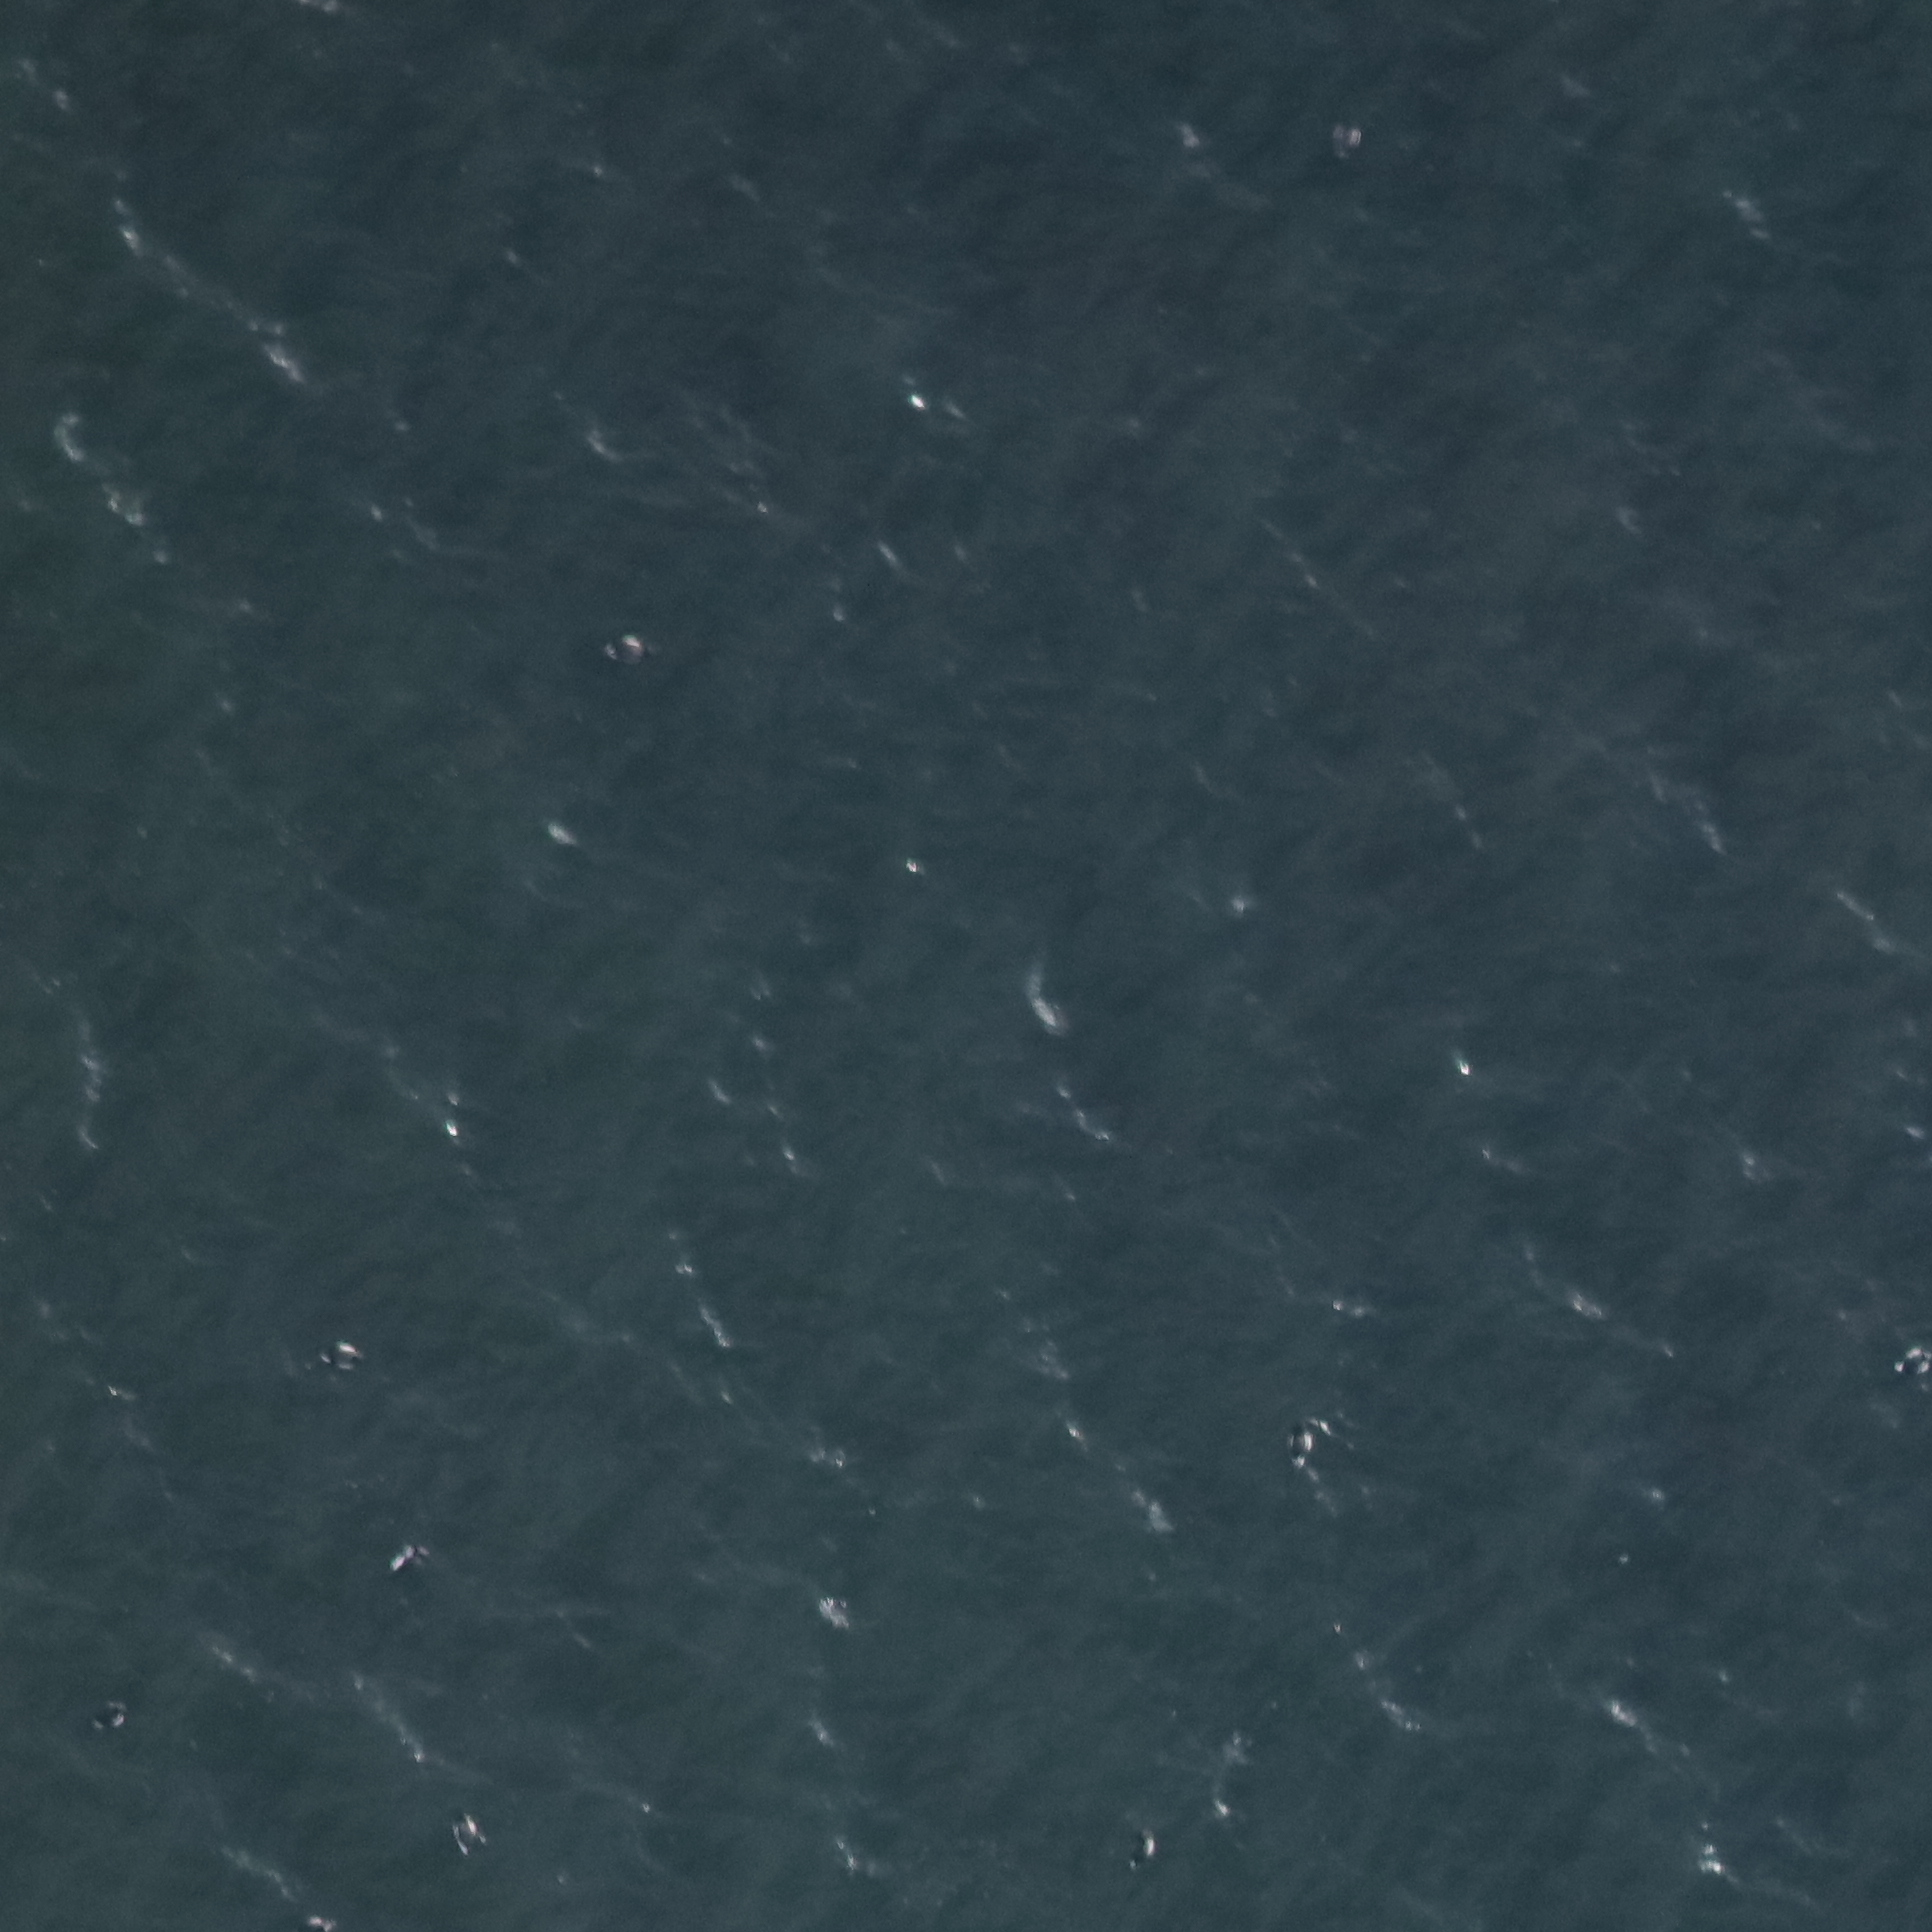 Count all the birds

10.